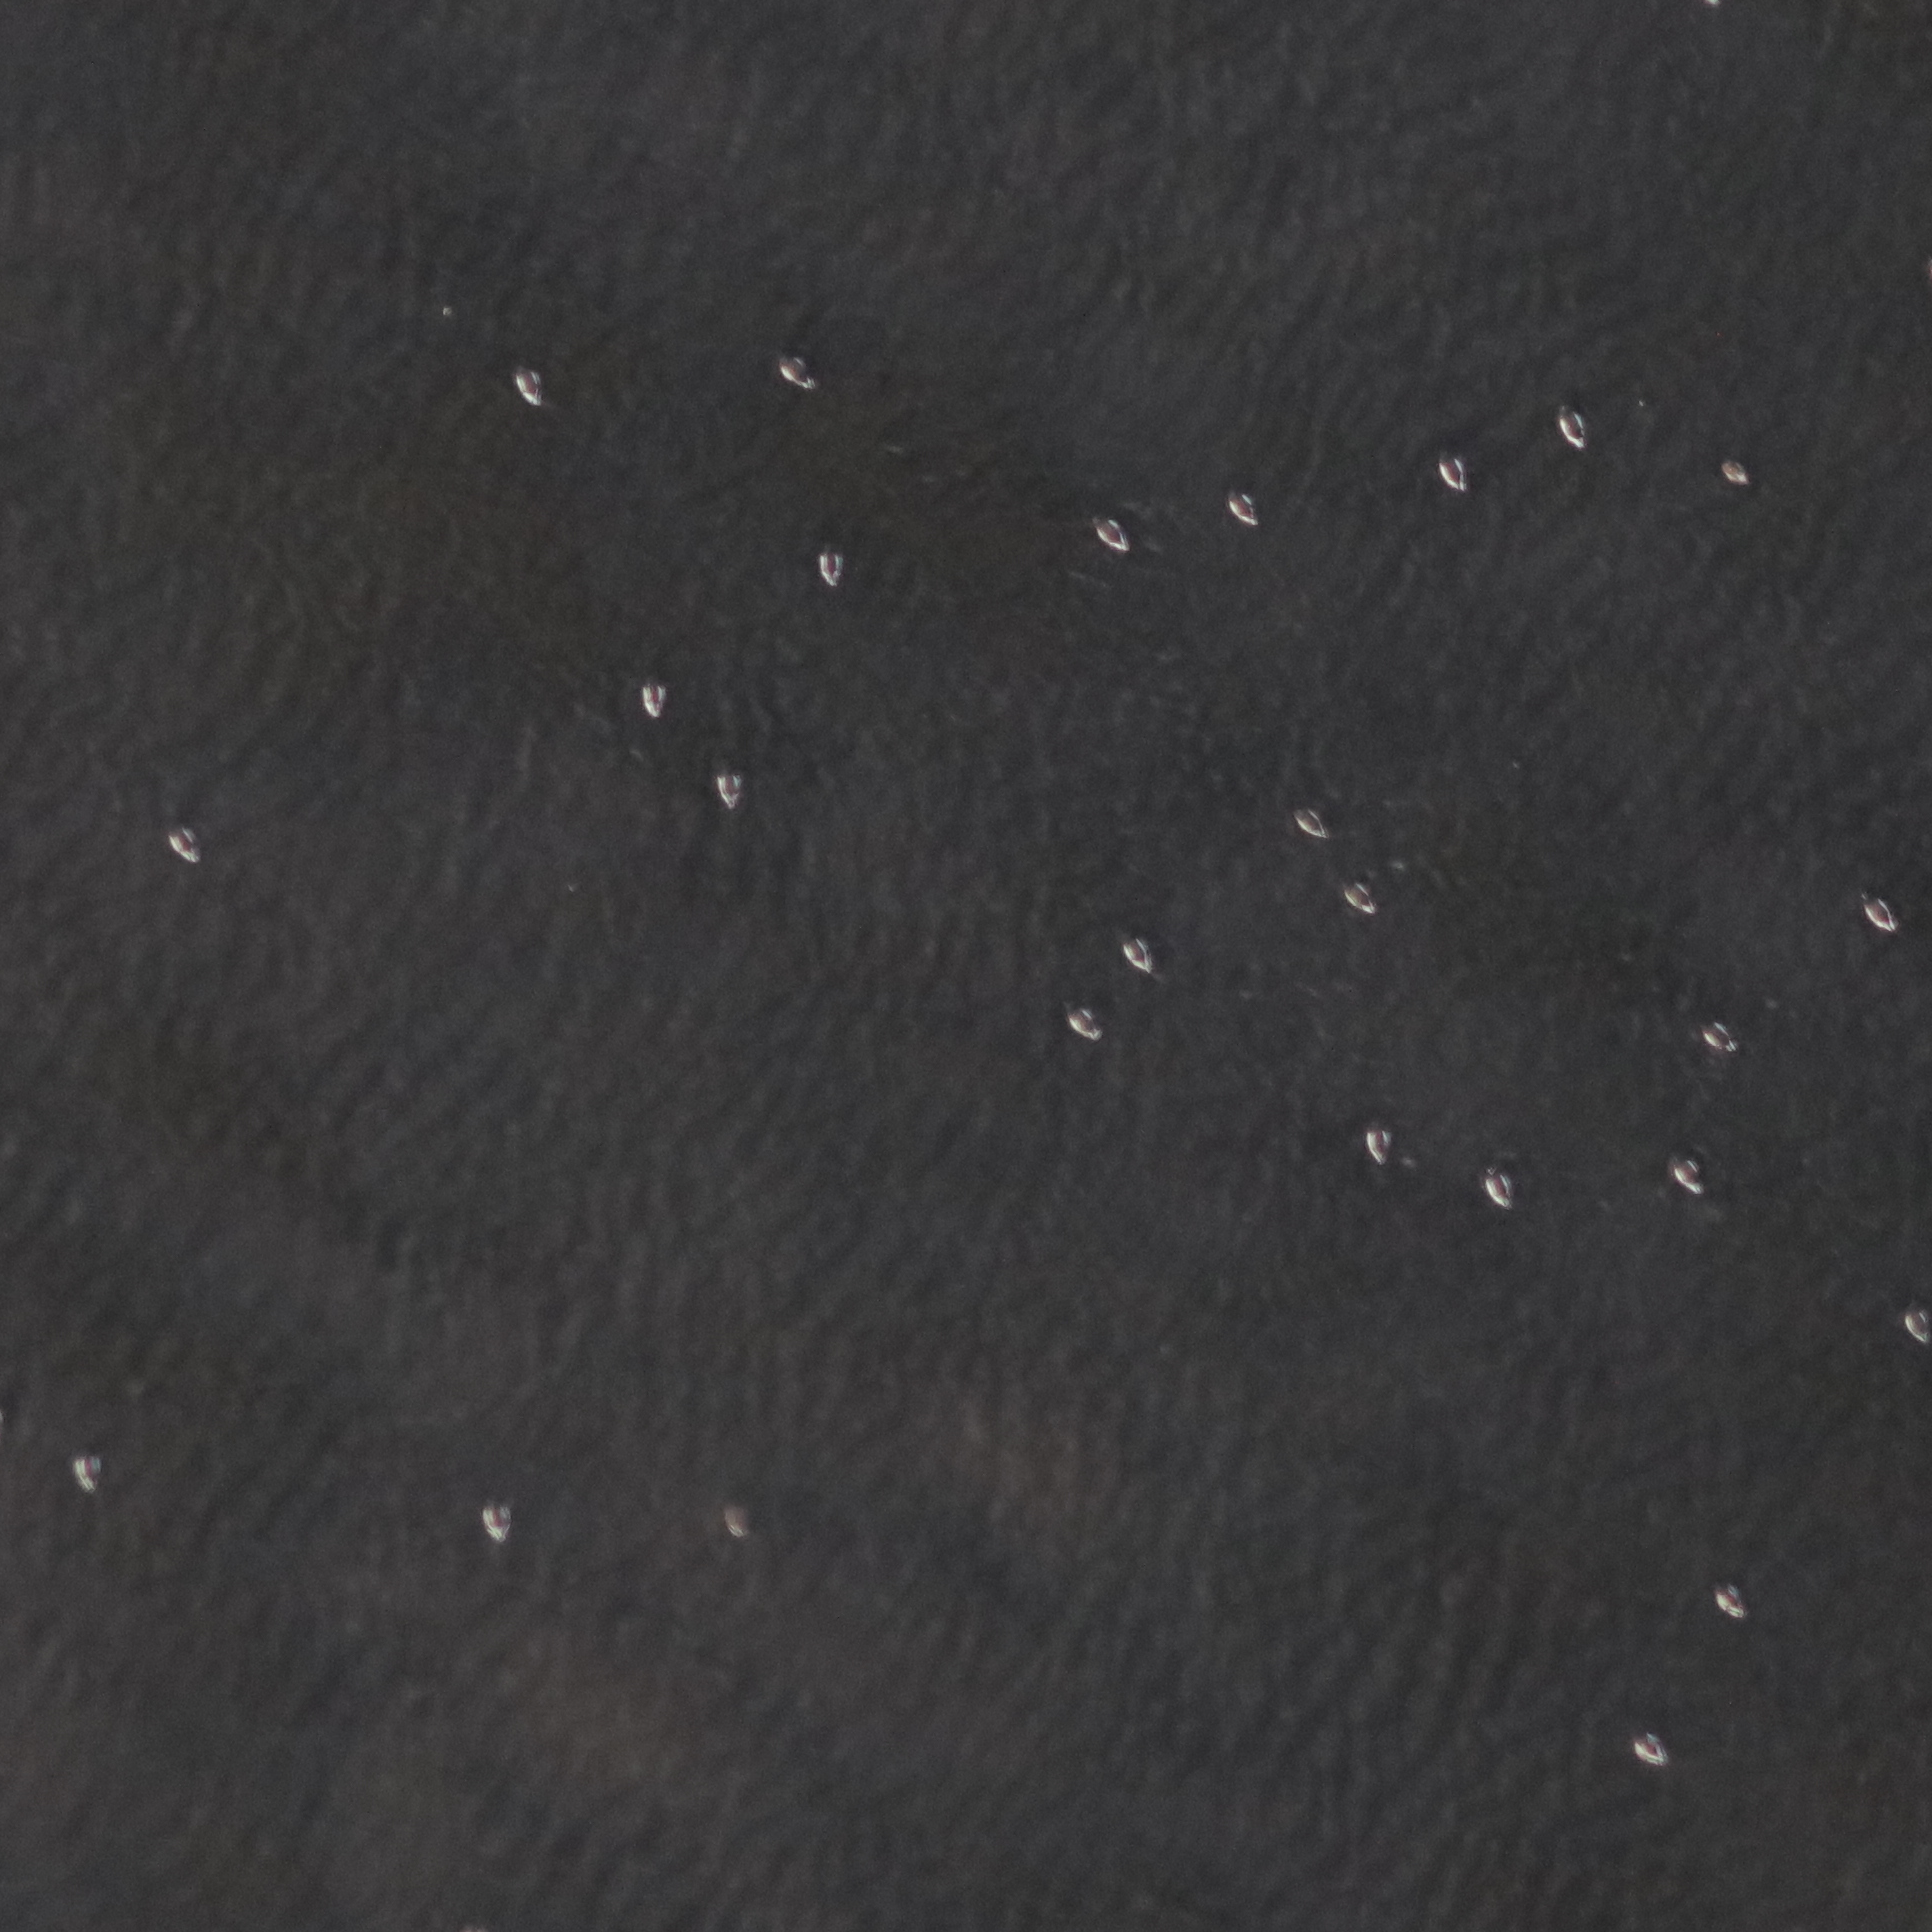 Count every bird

26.